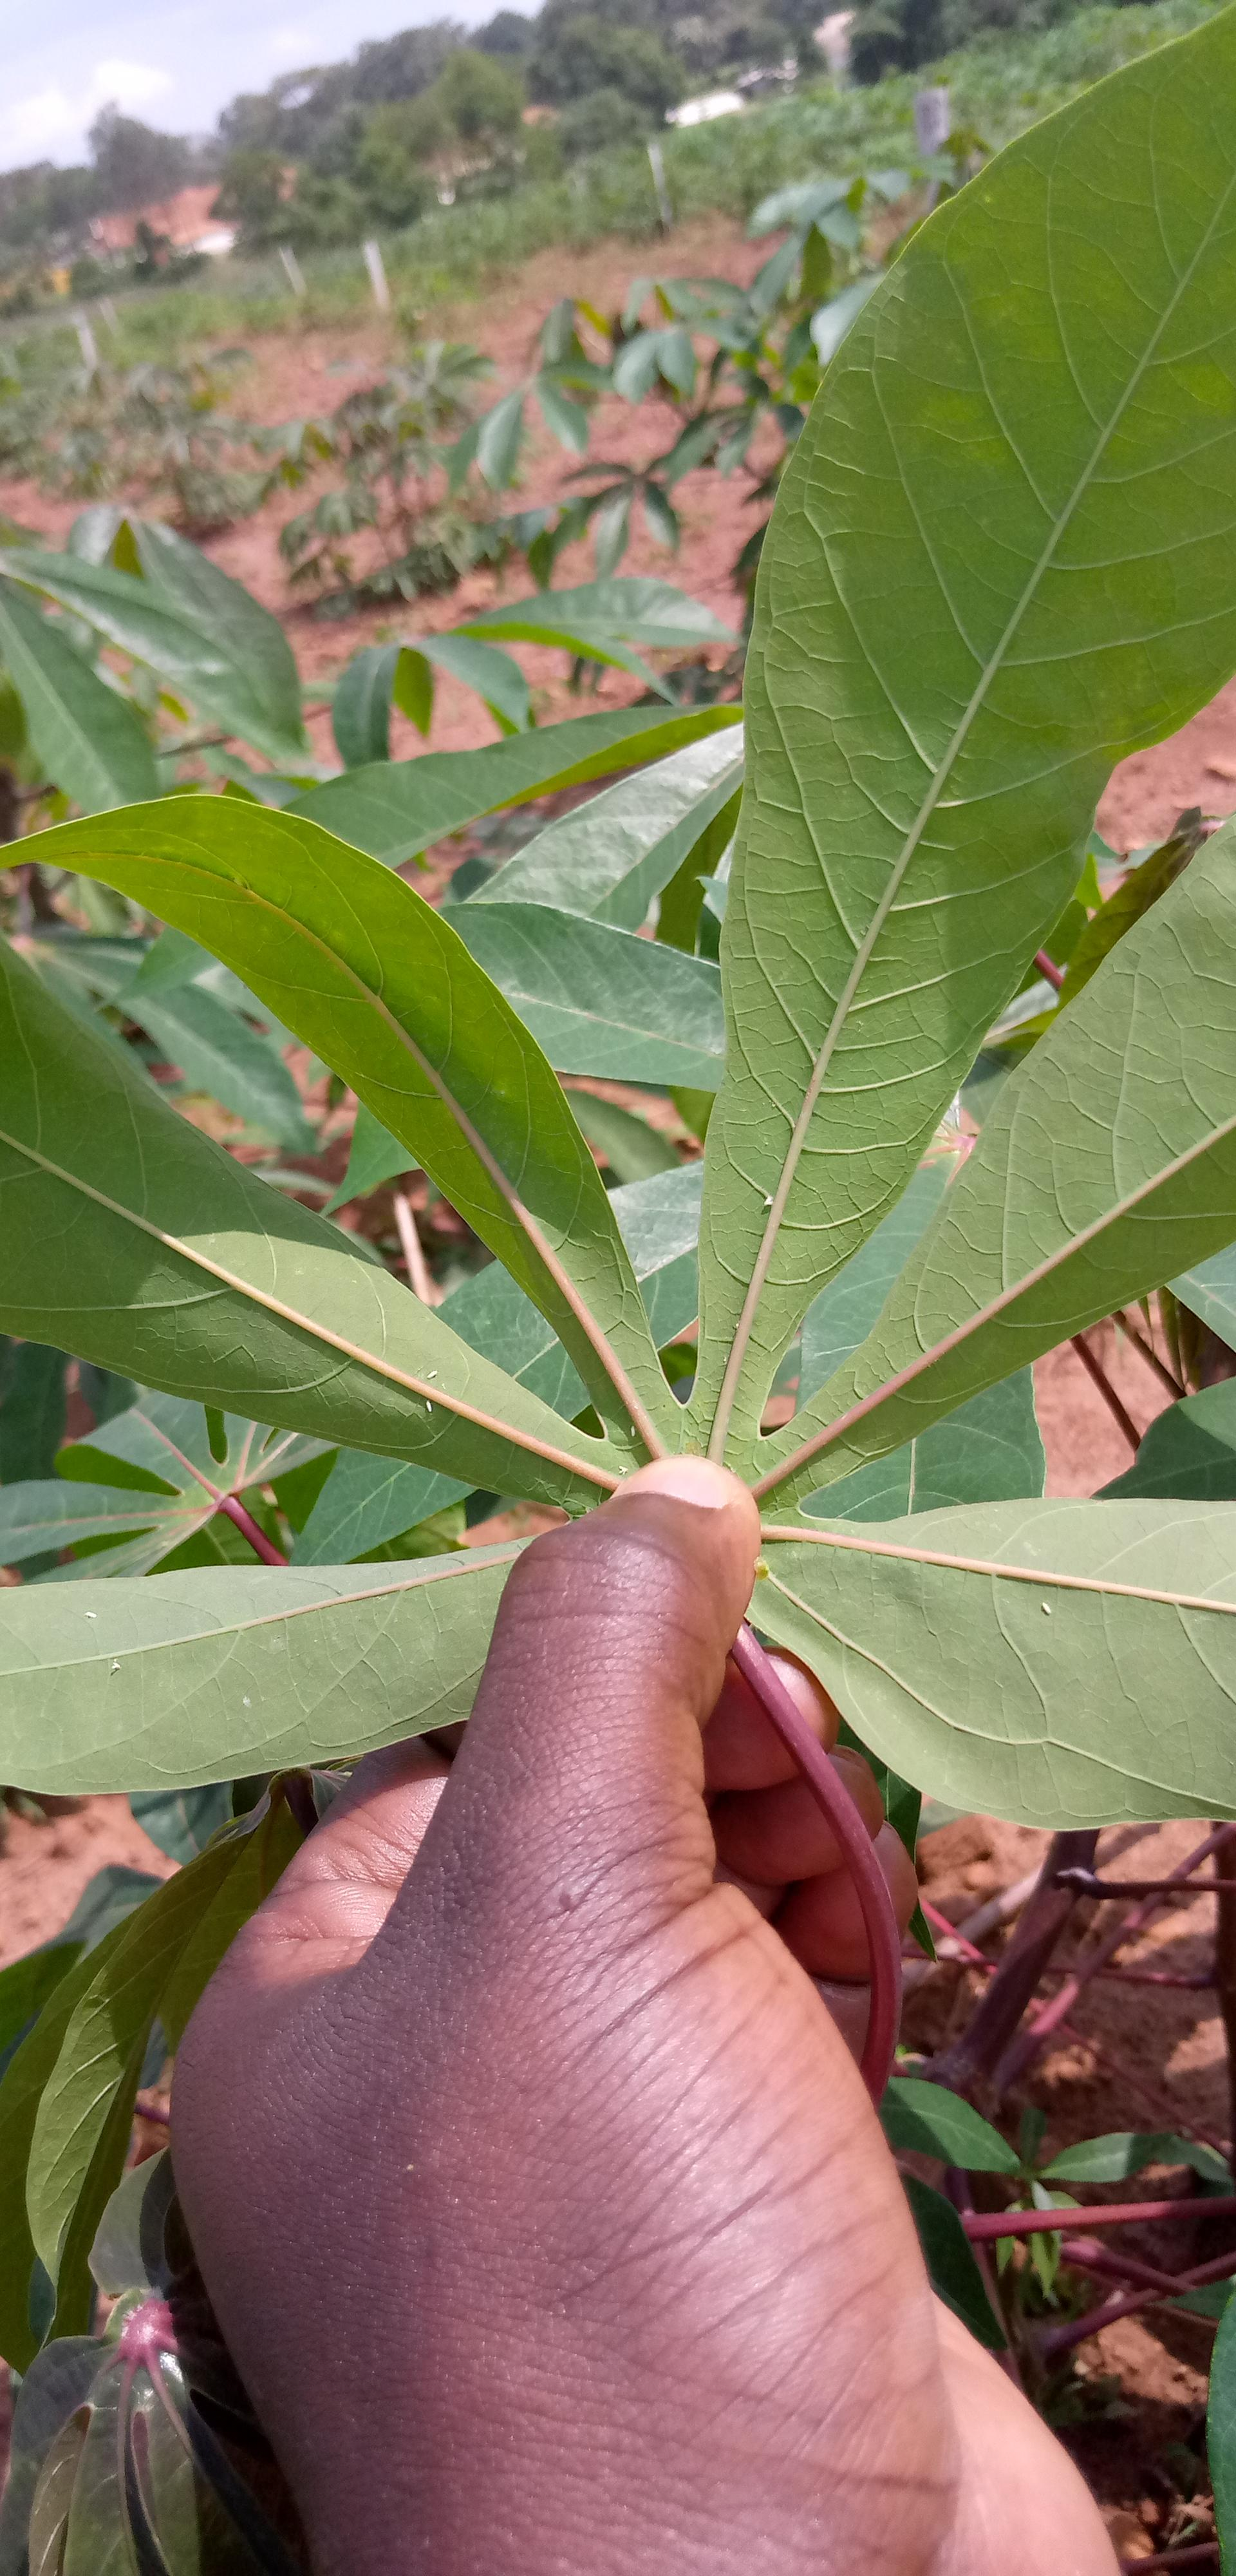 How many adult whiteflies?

8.